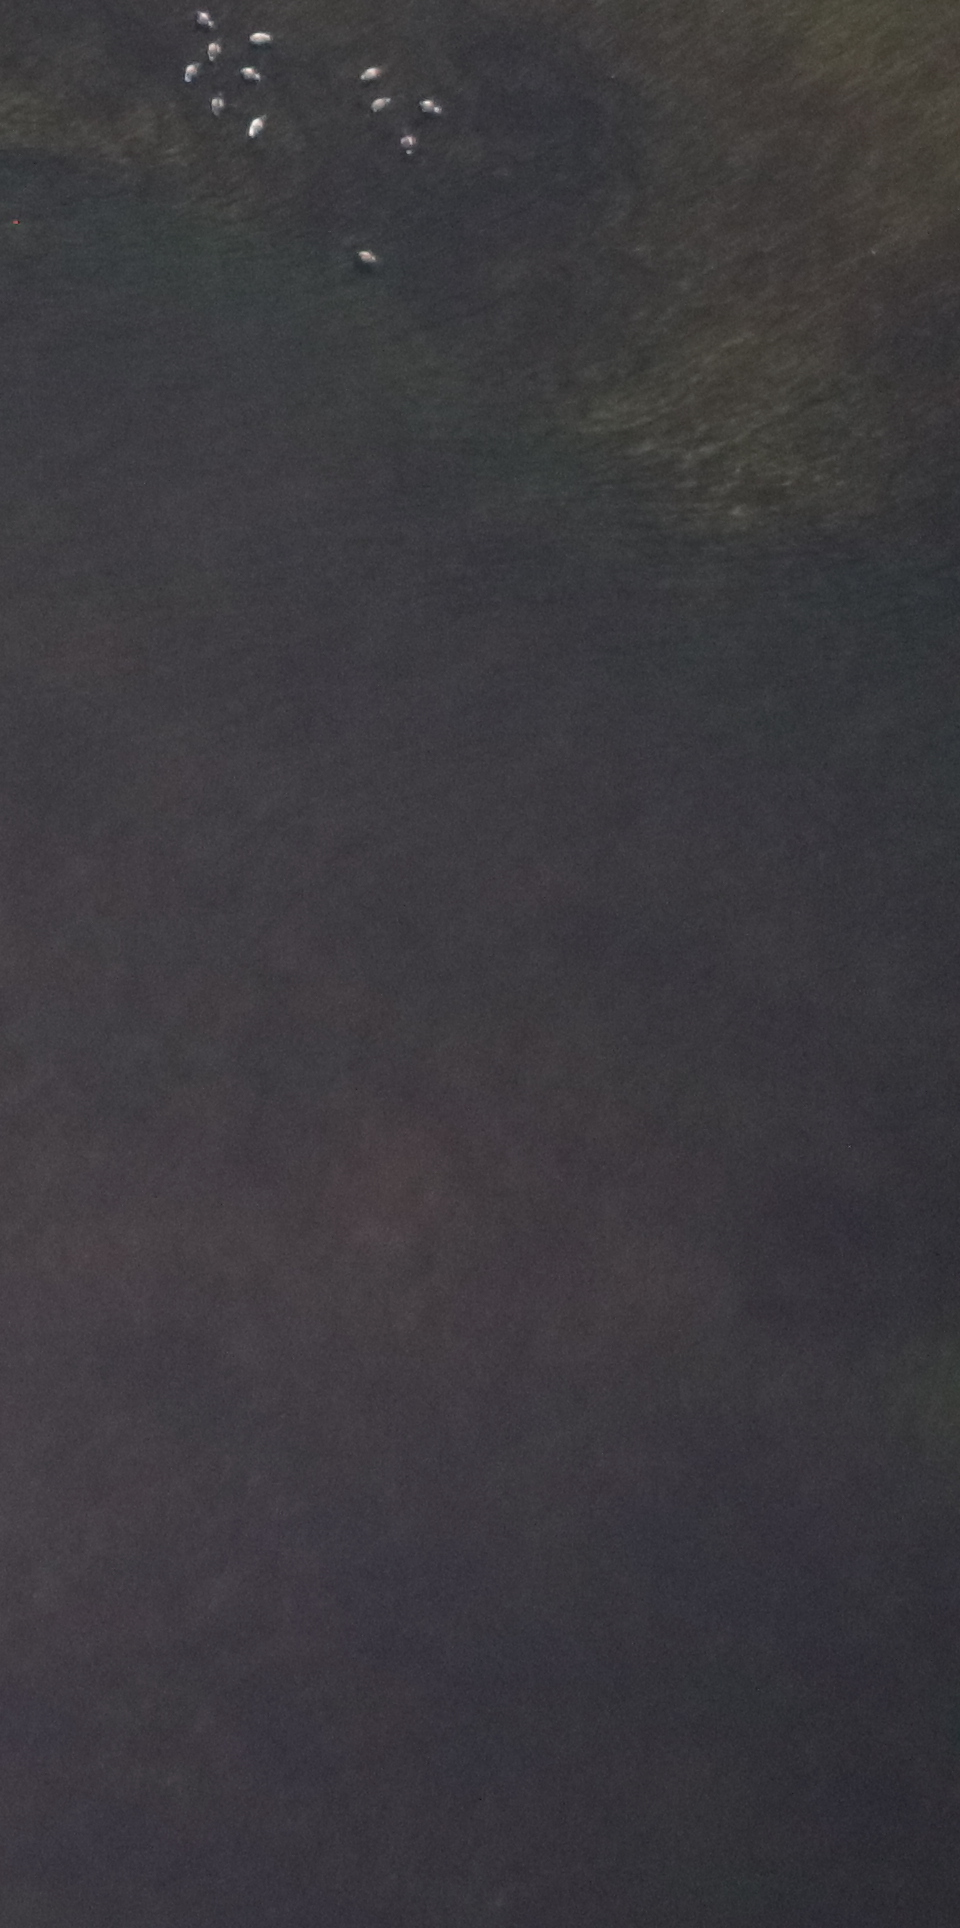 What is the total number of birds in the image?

12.